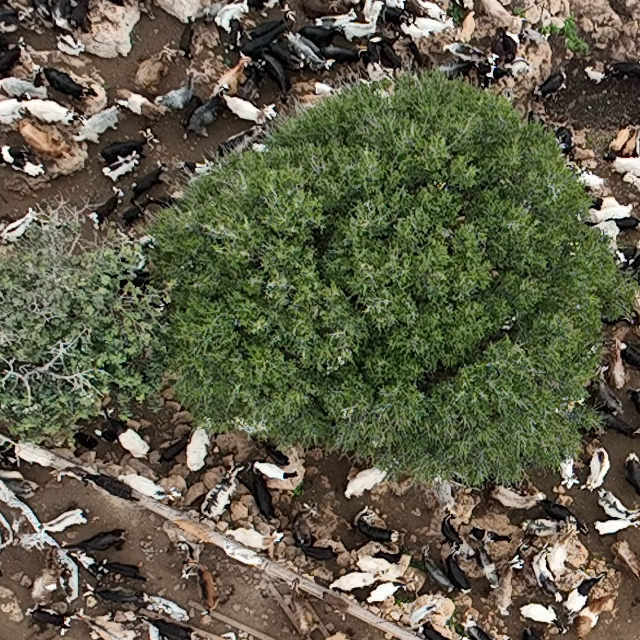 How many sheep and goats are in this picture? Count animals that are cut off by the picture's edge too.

150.